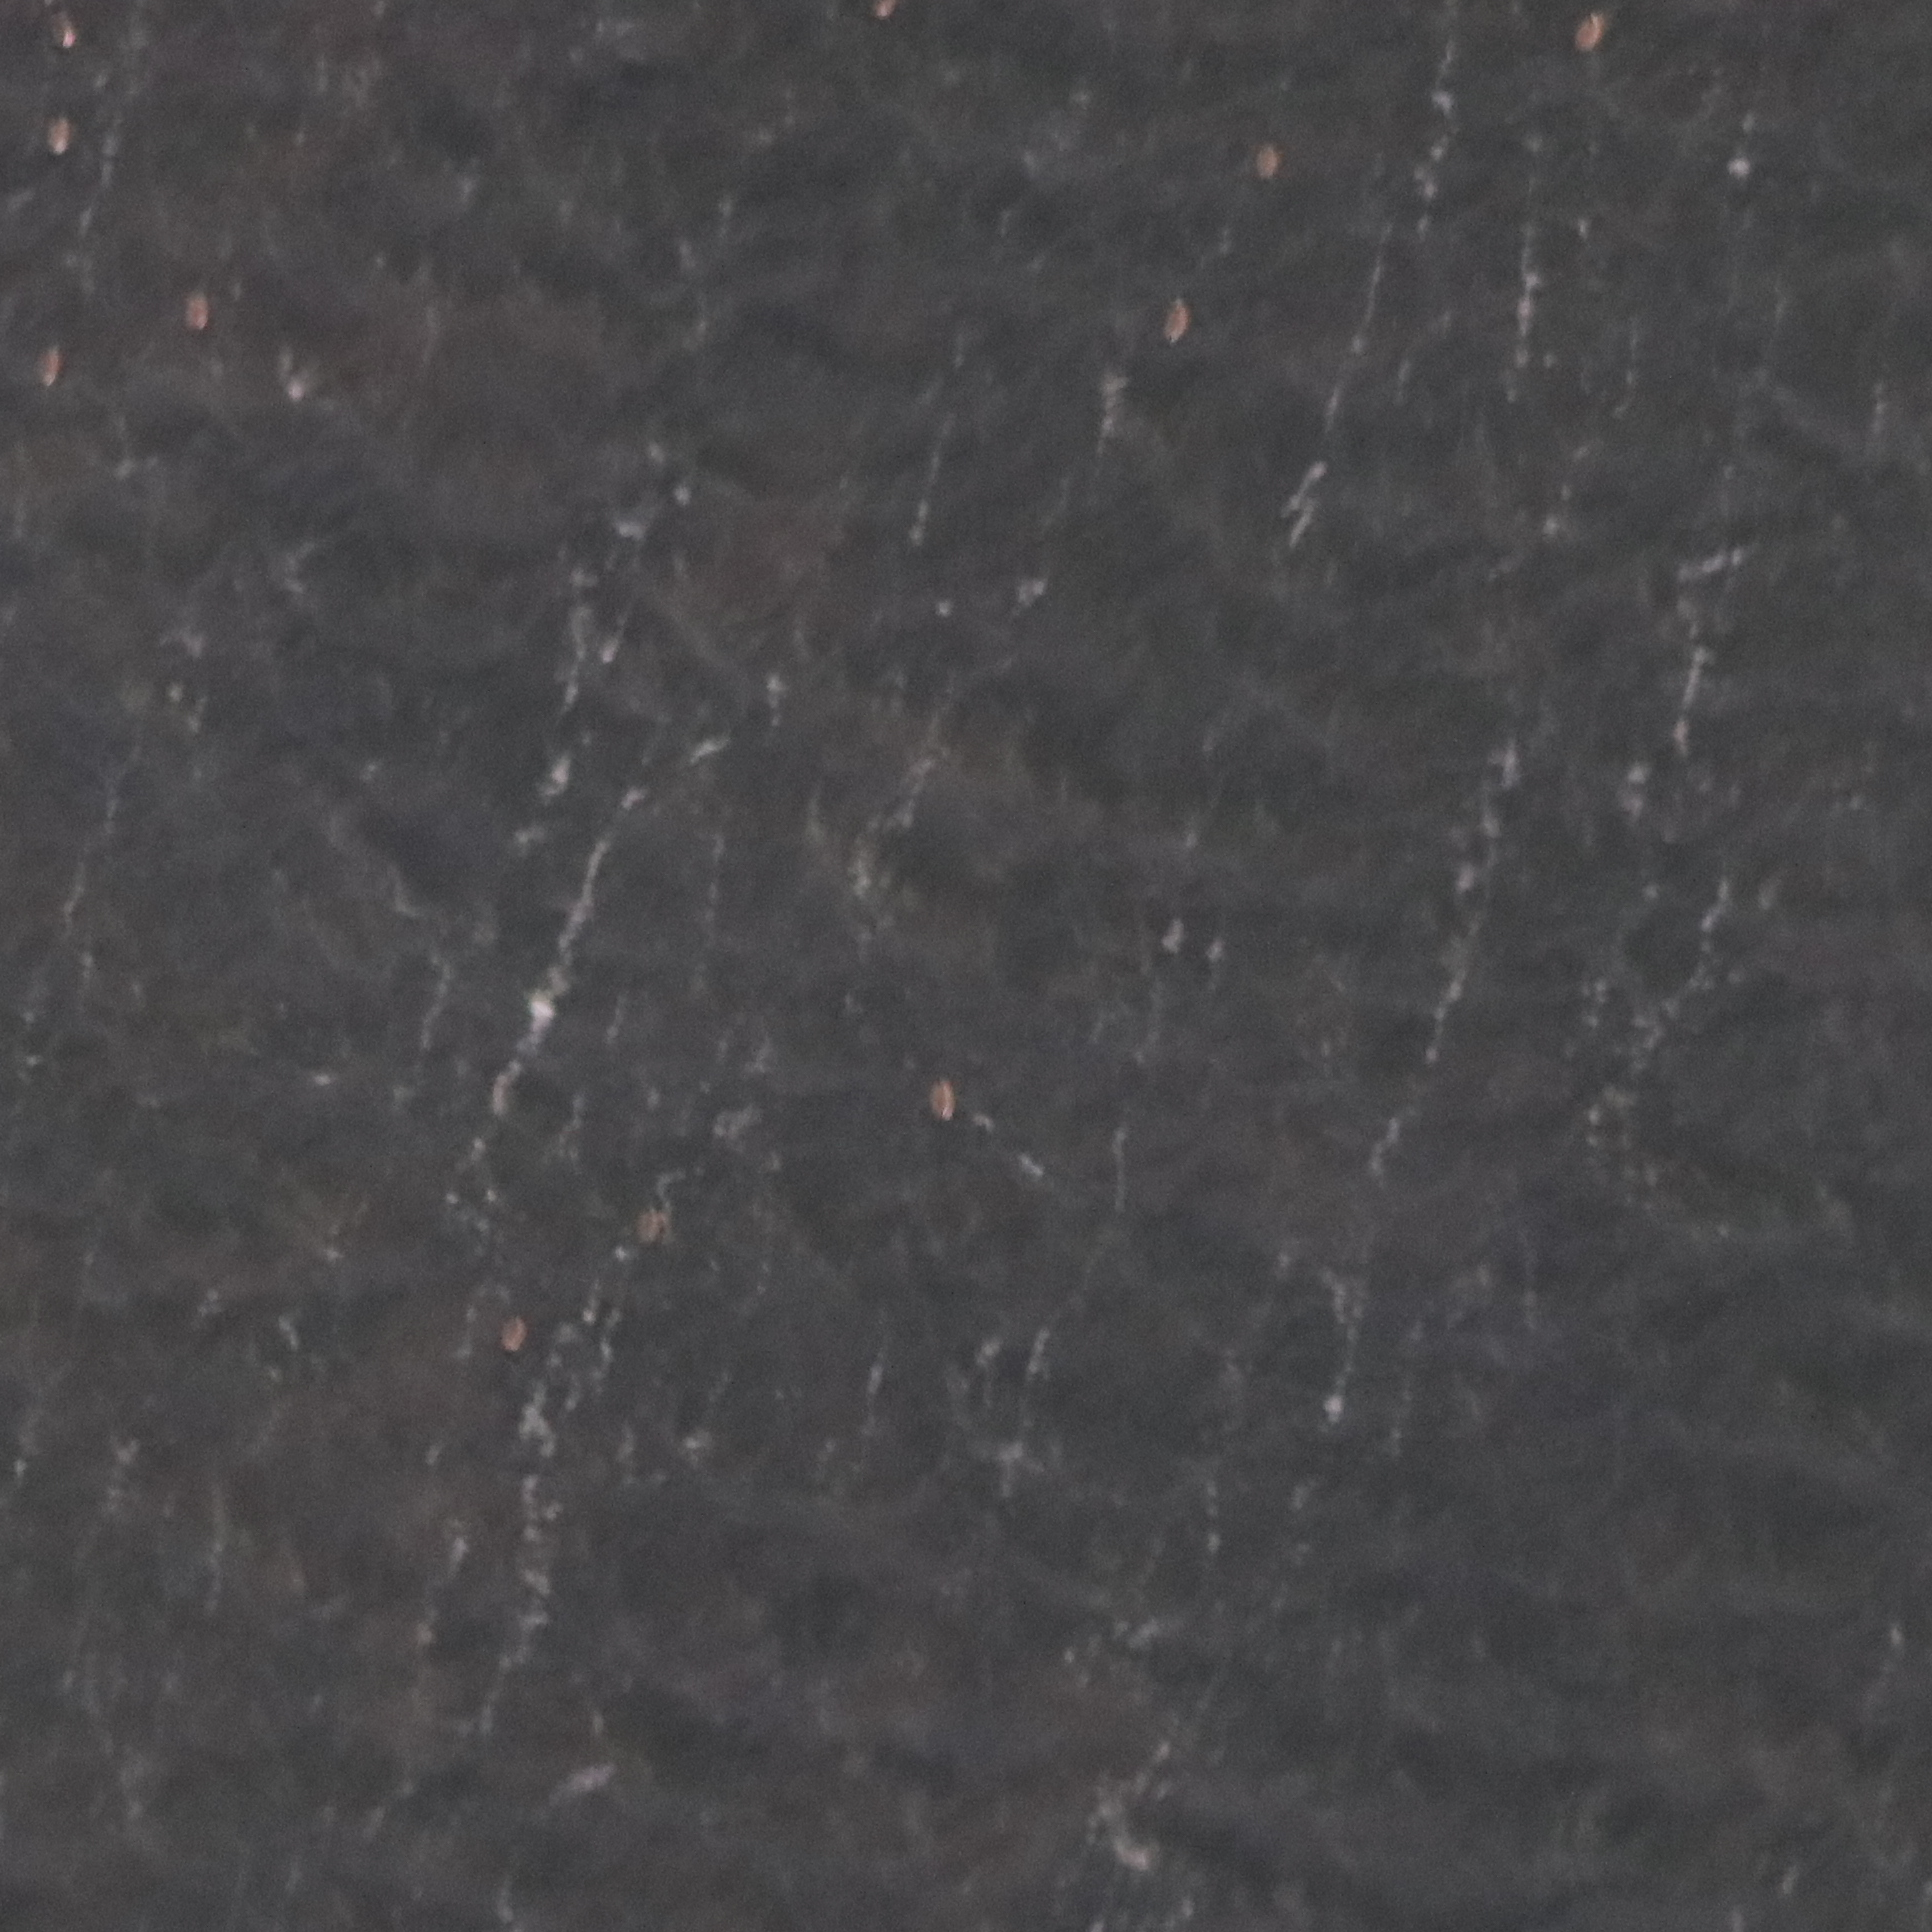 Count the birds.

11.